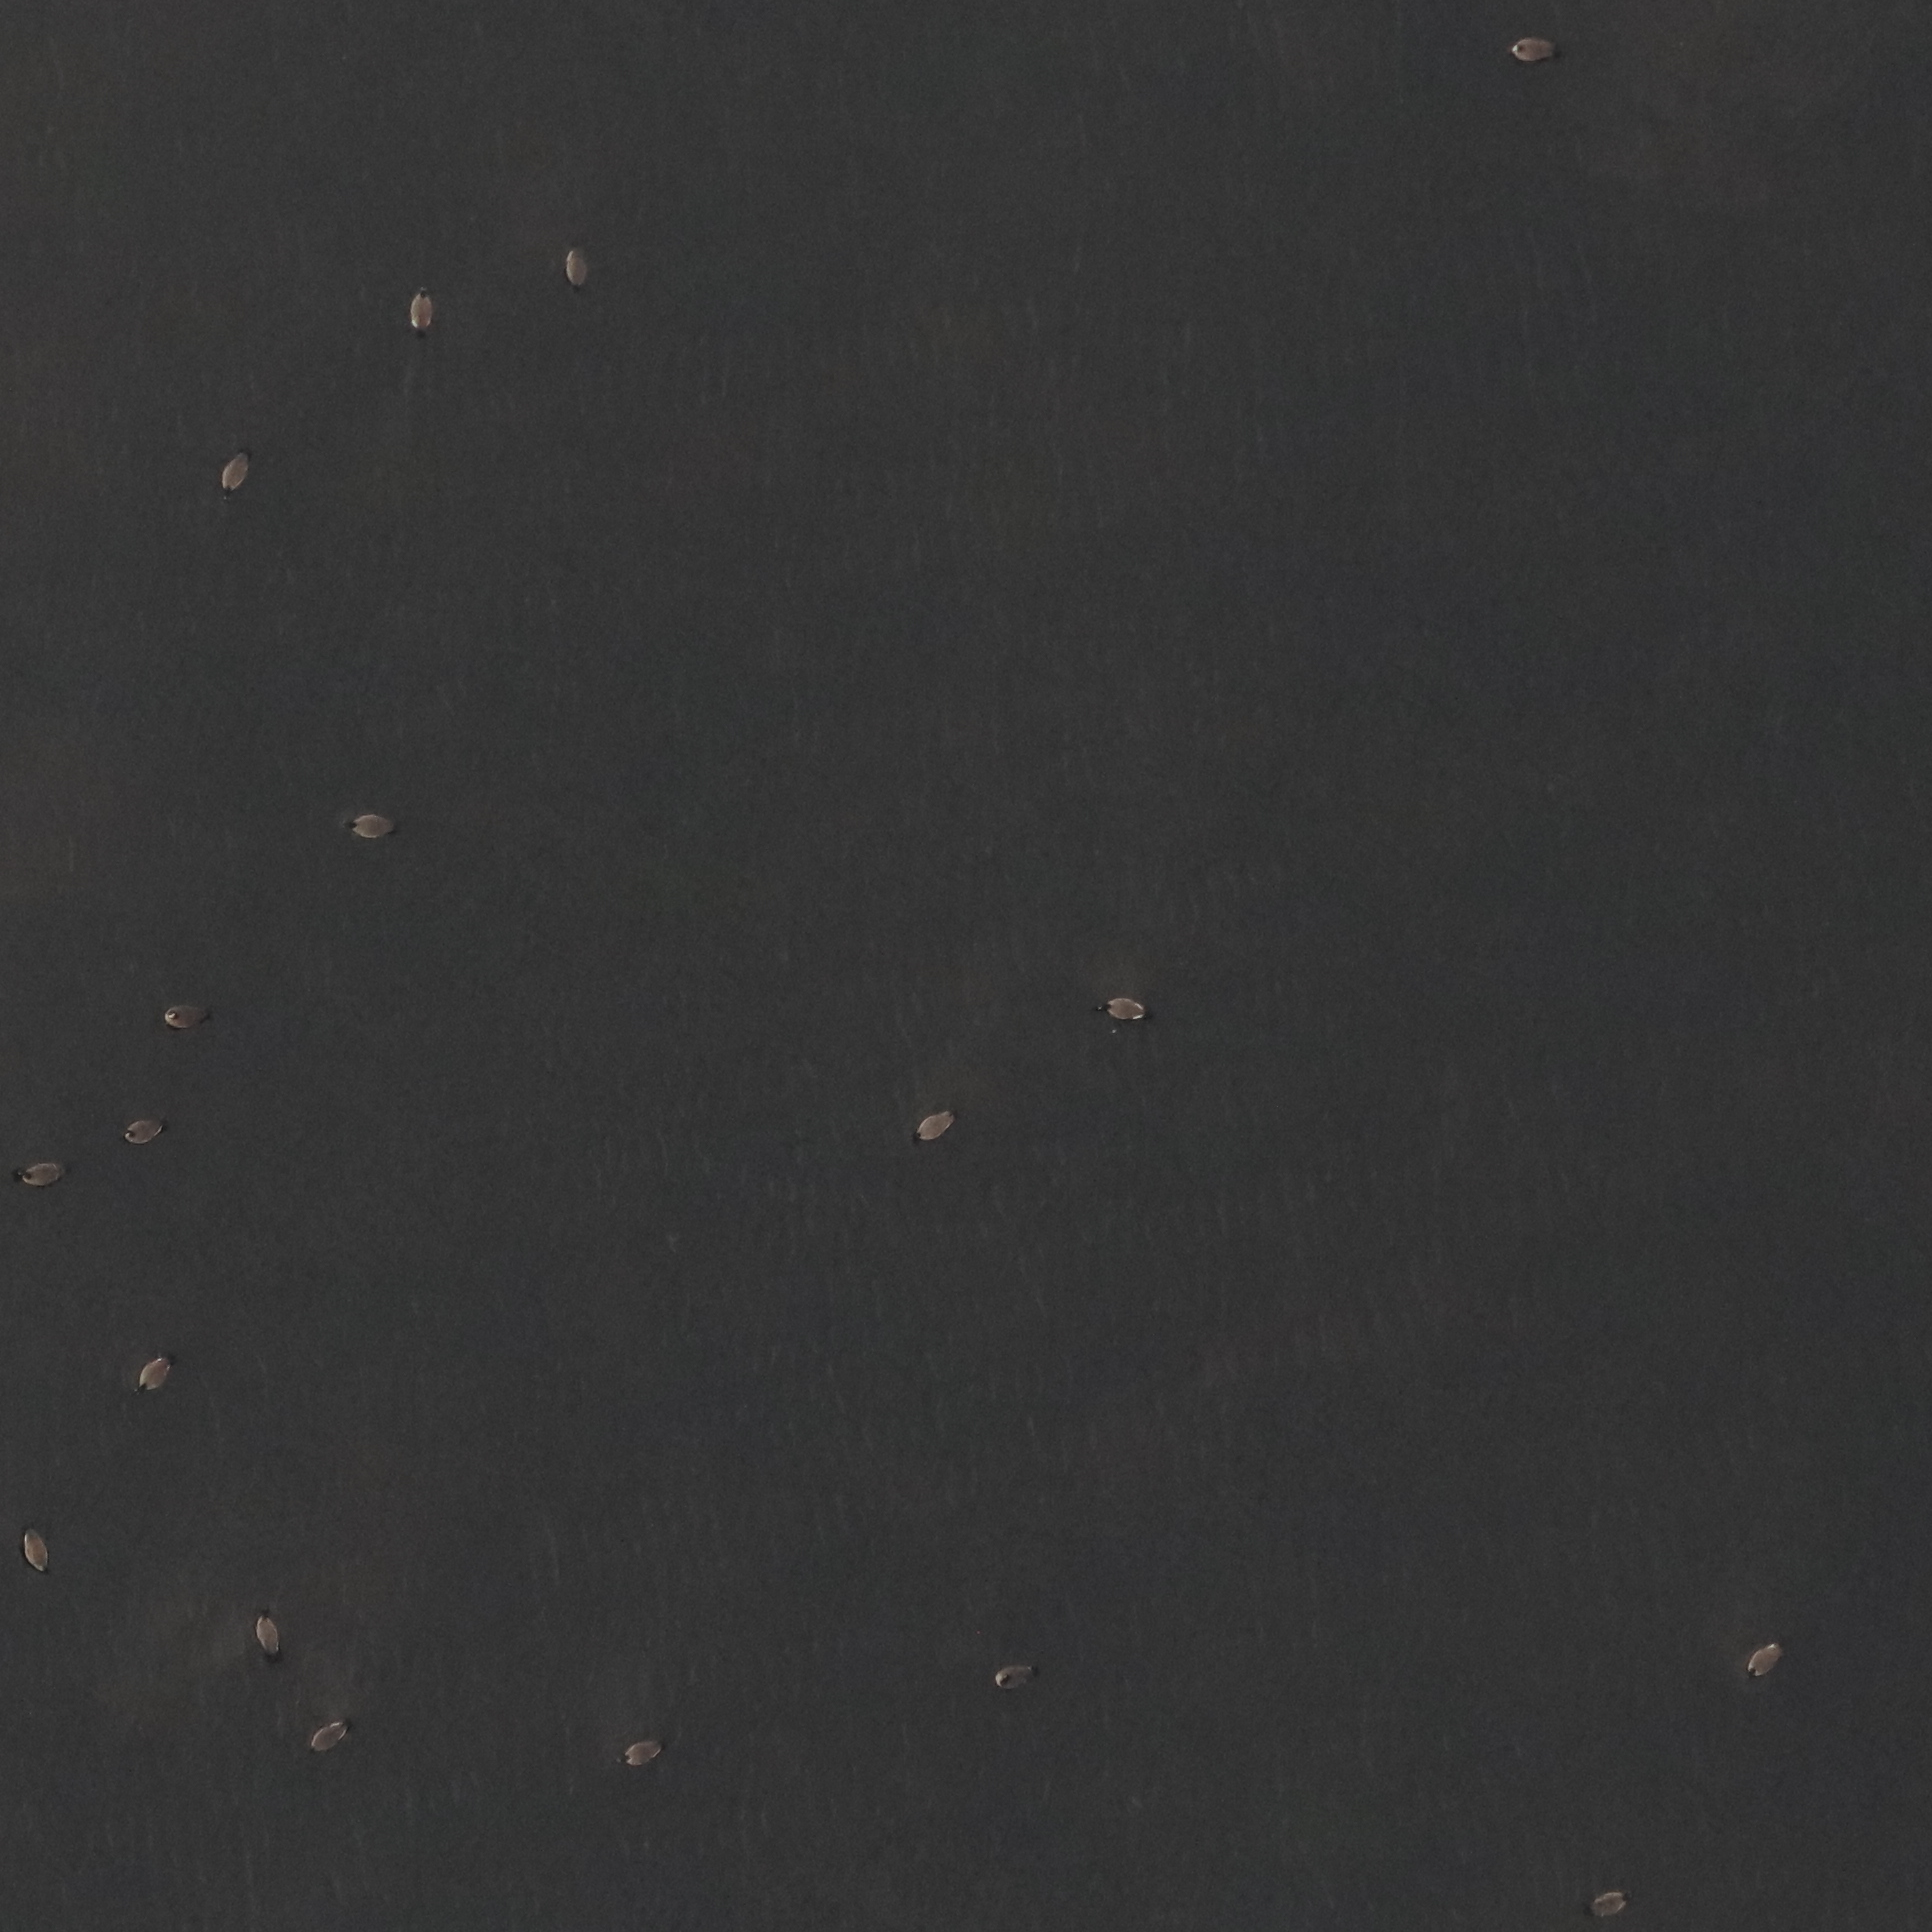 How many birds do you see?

18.